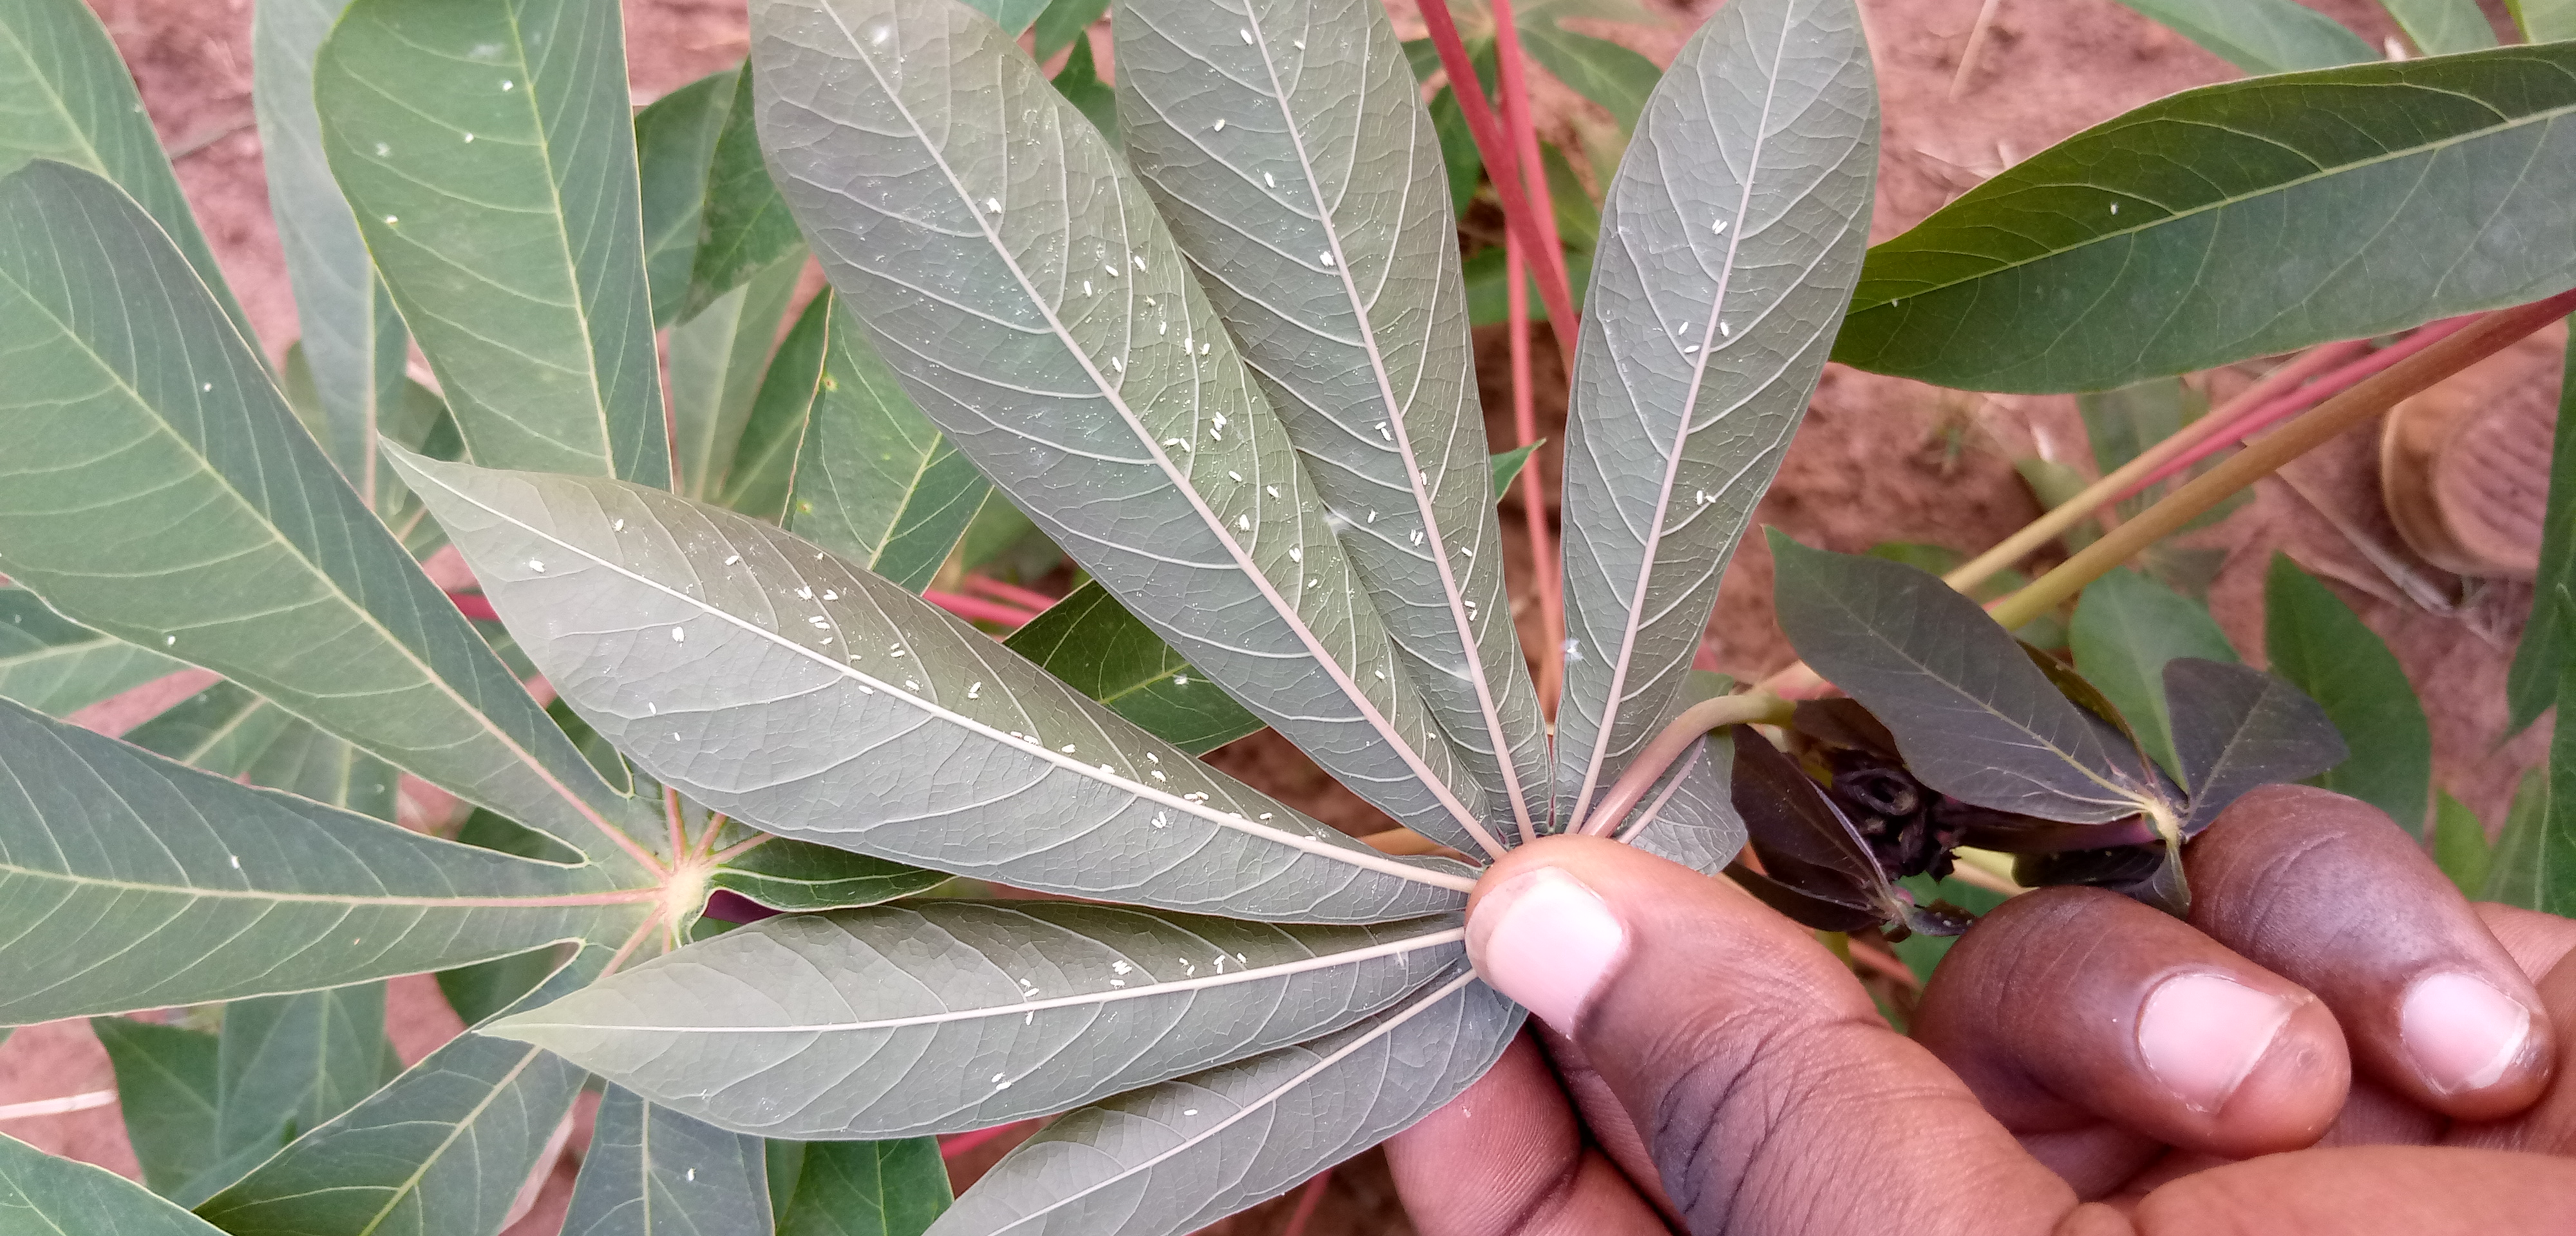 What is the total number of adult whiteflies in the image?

104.